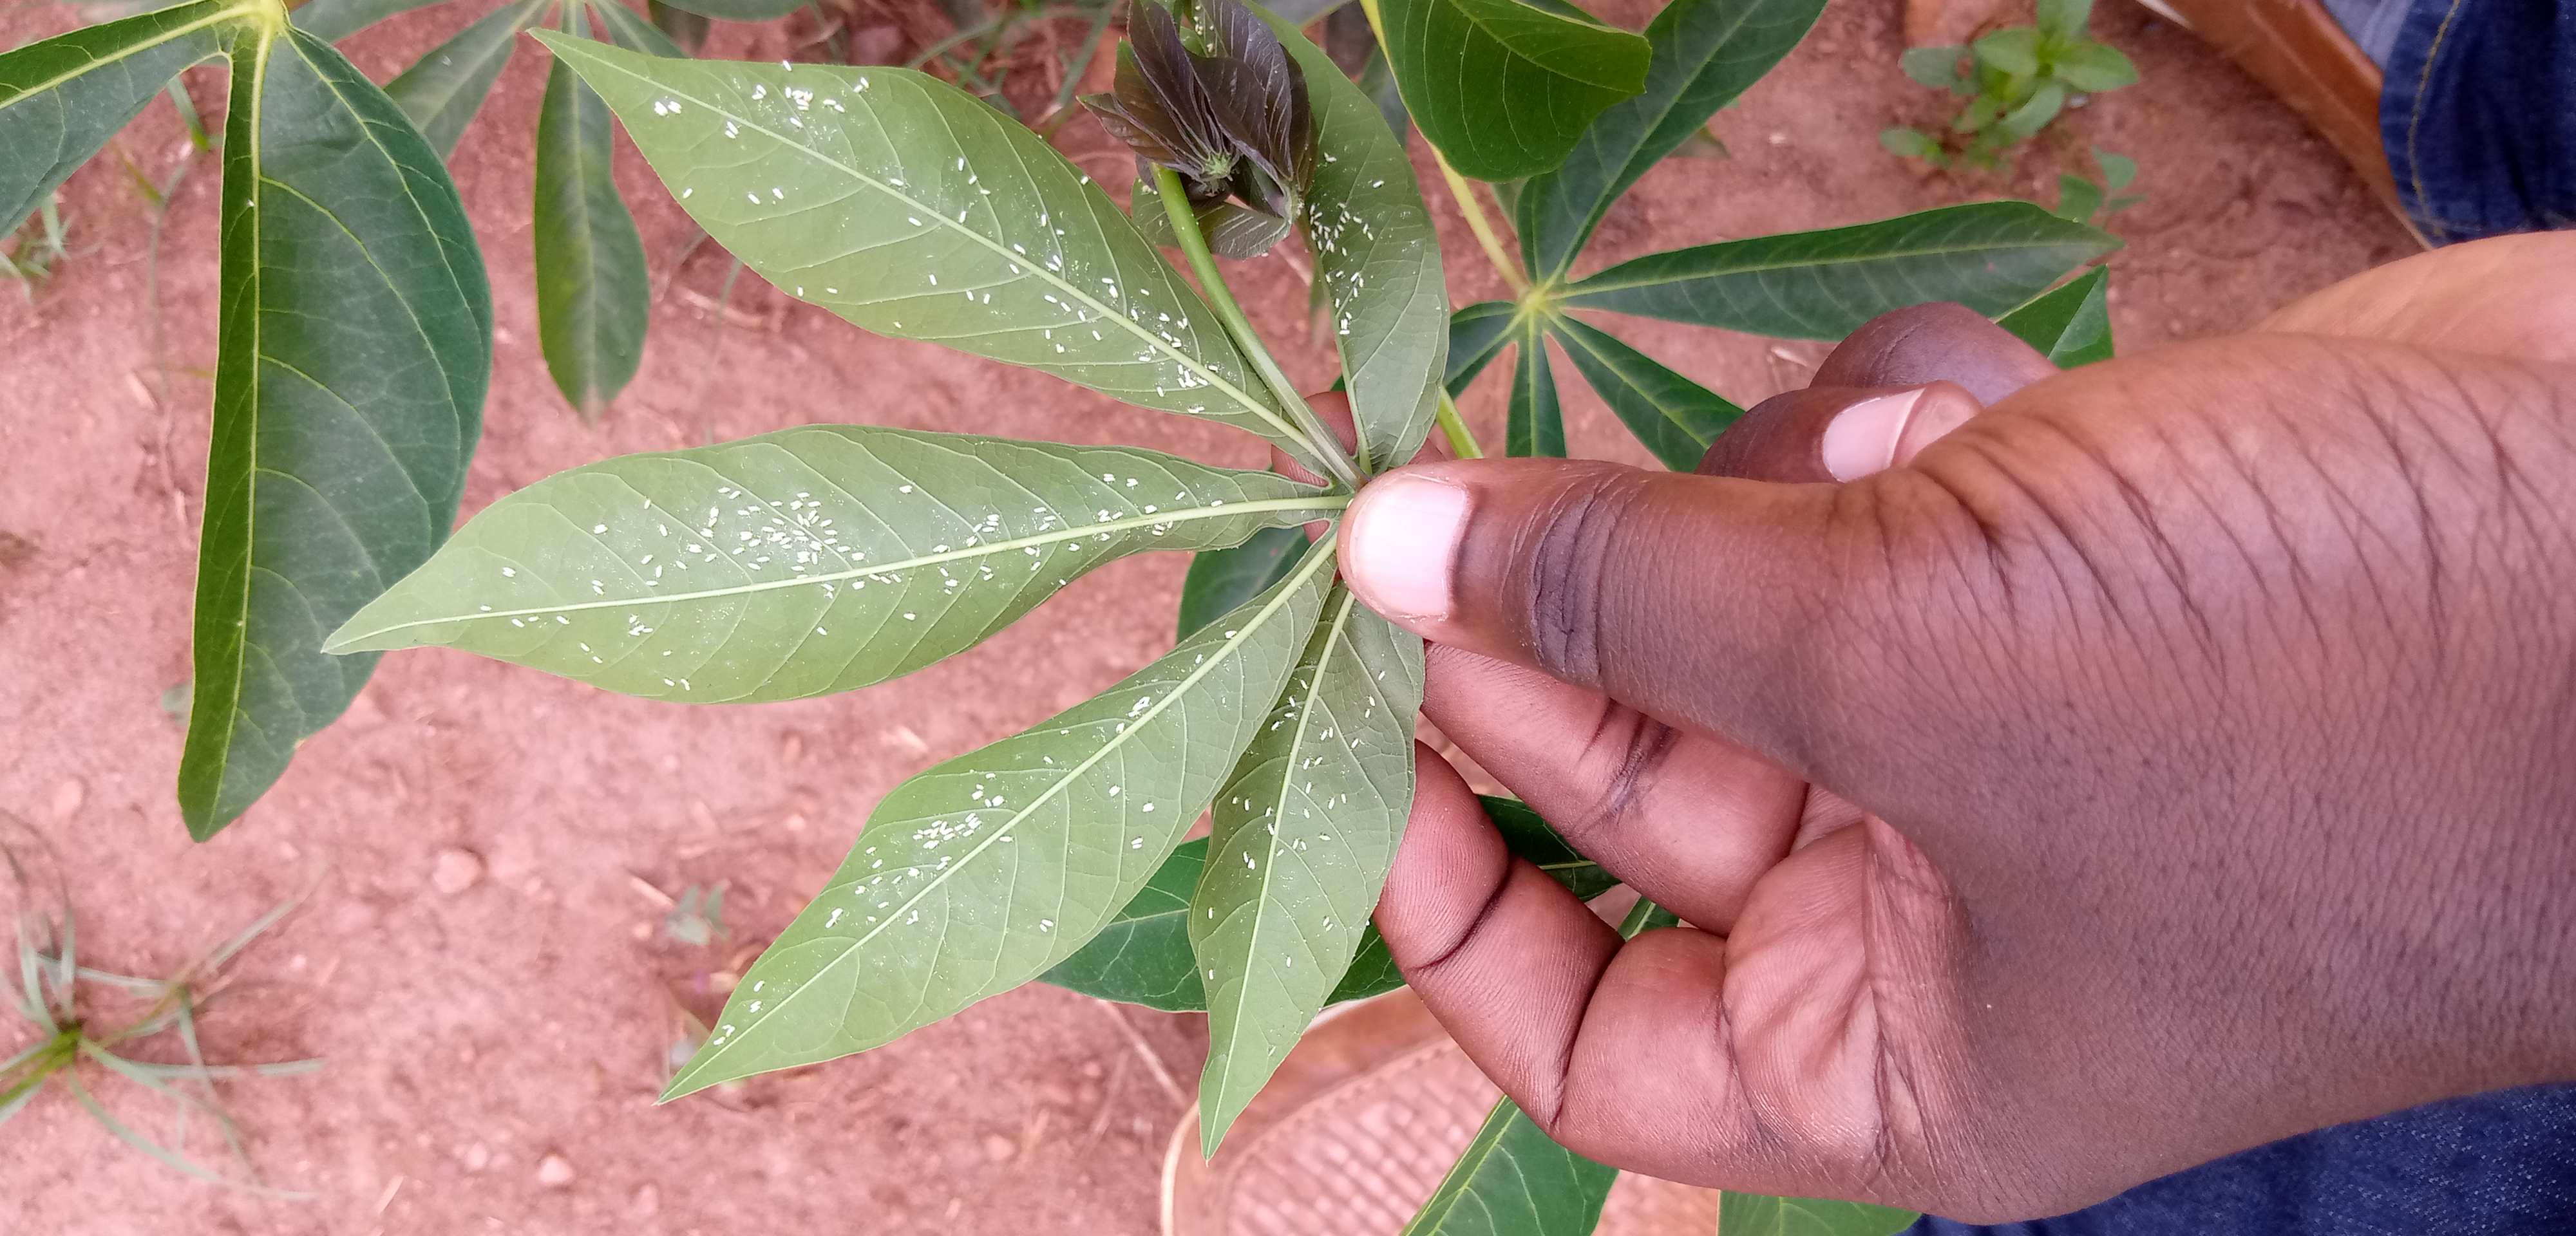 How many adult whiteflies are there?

329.